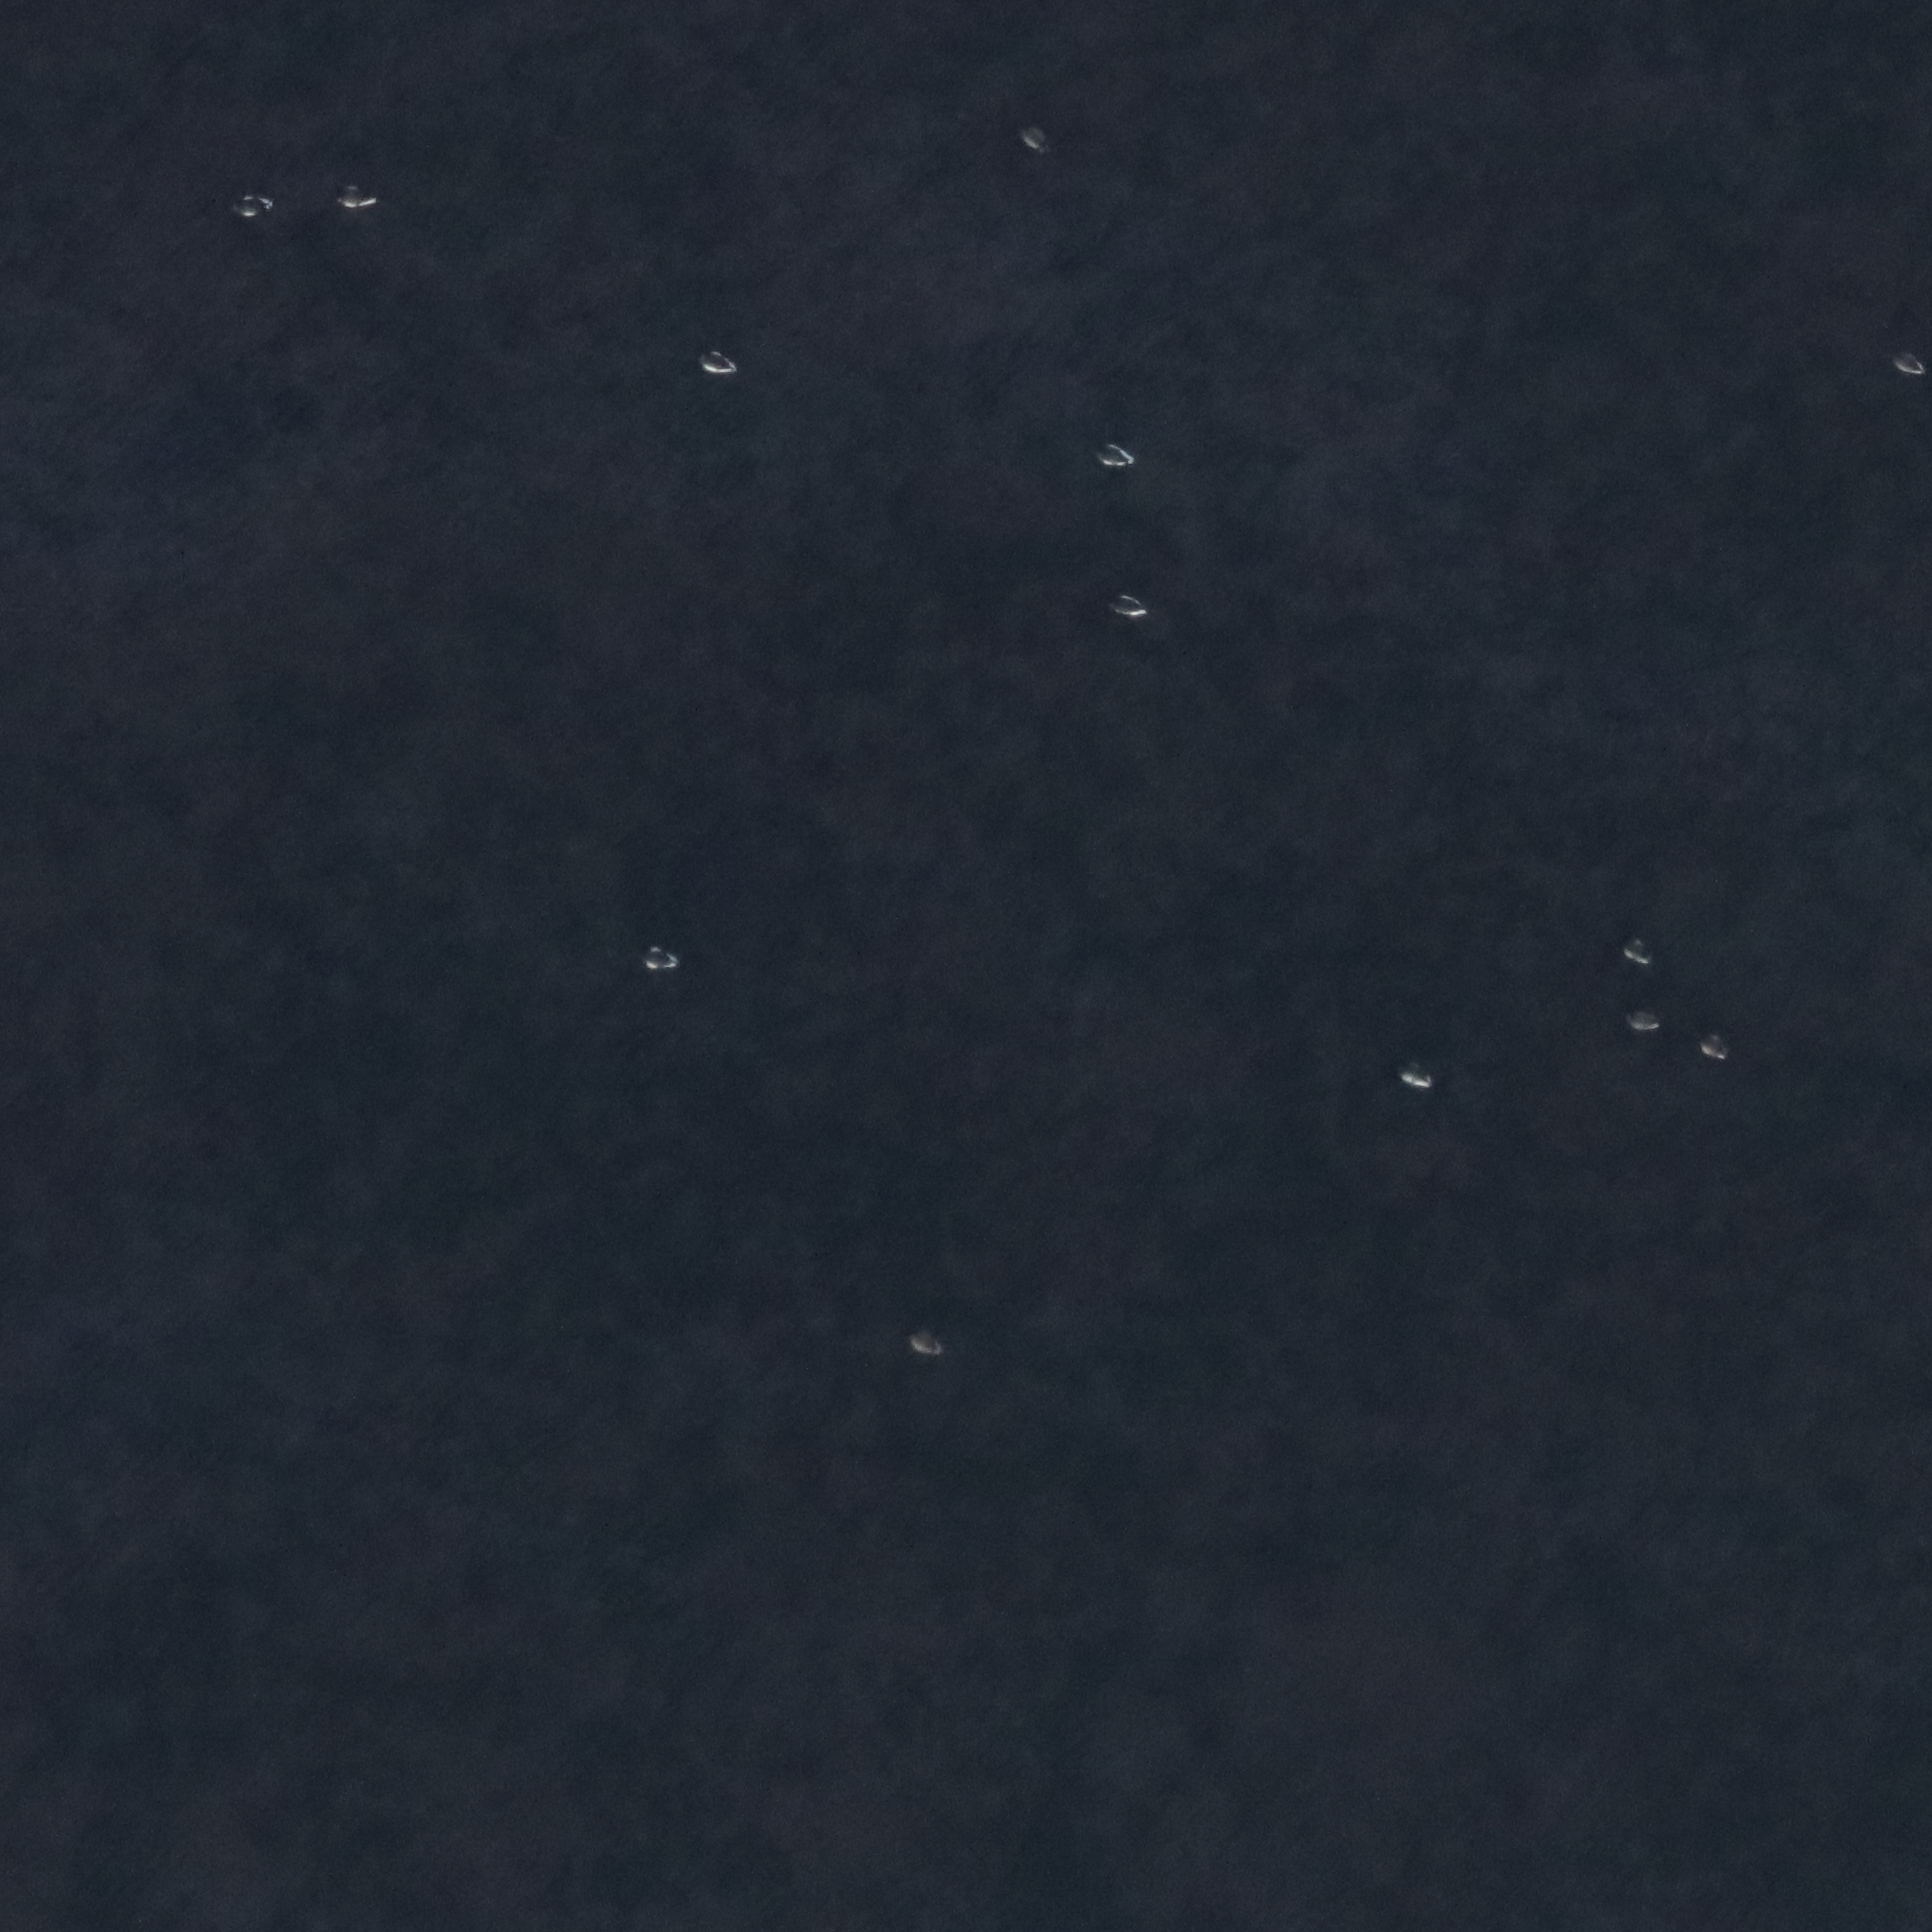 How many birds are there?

13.